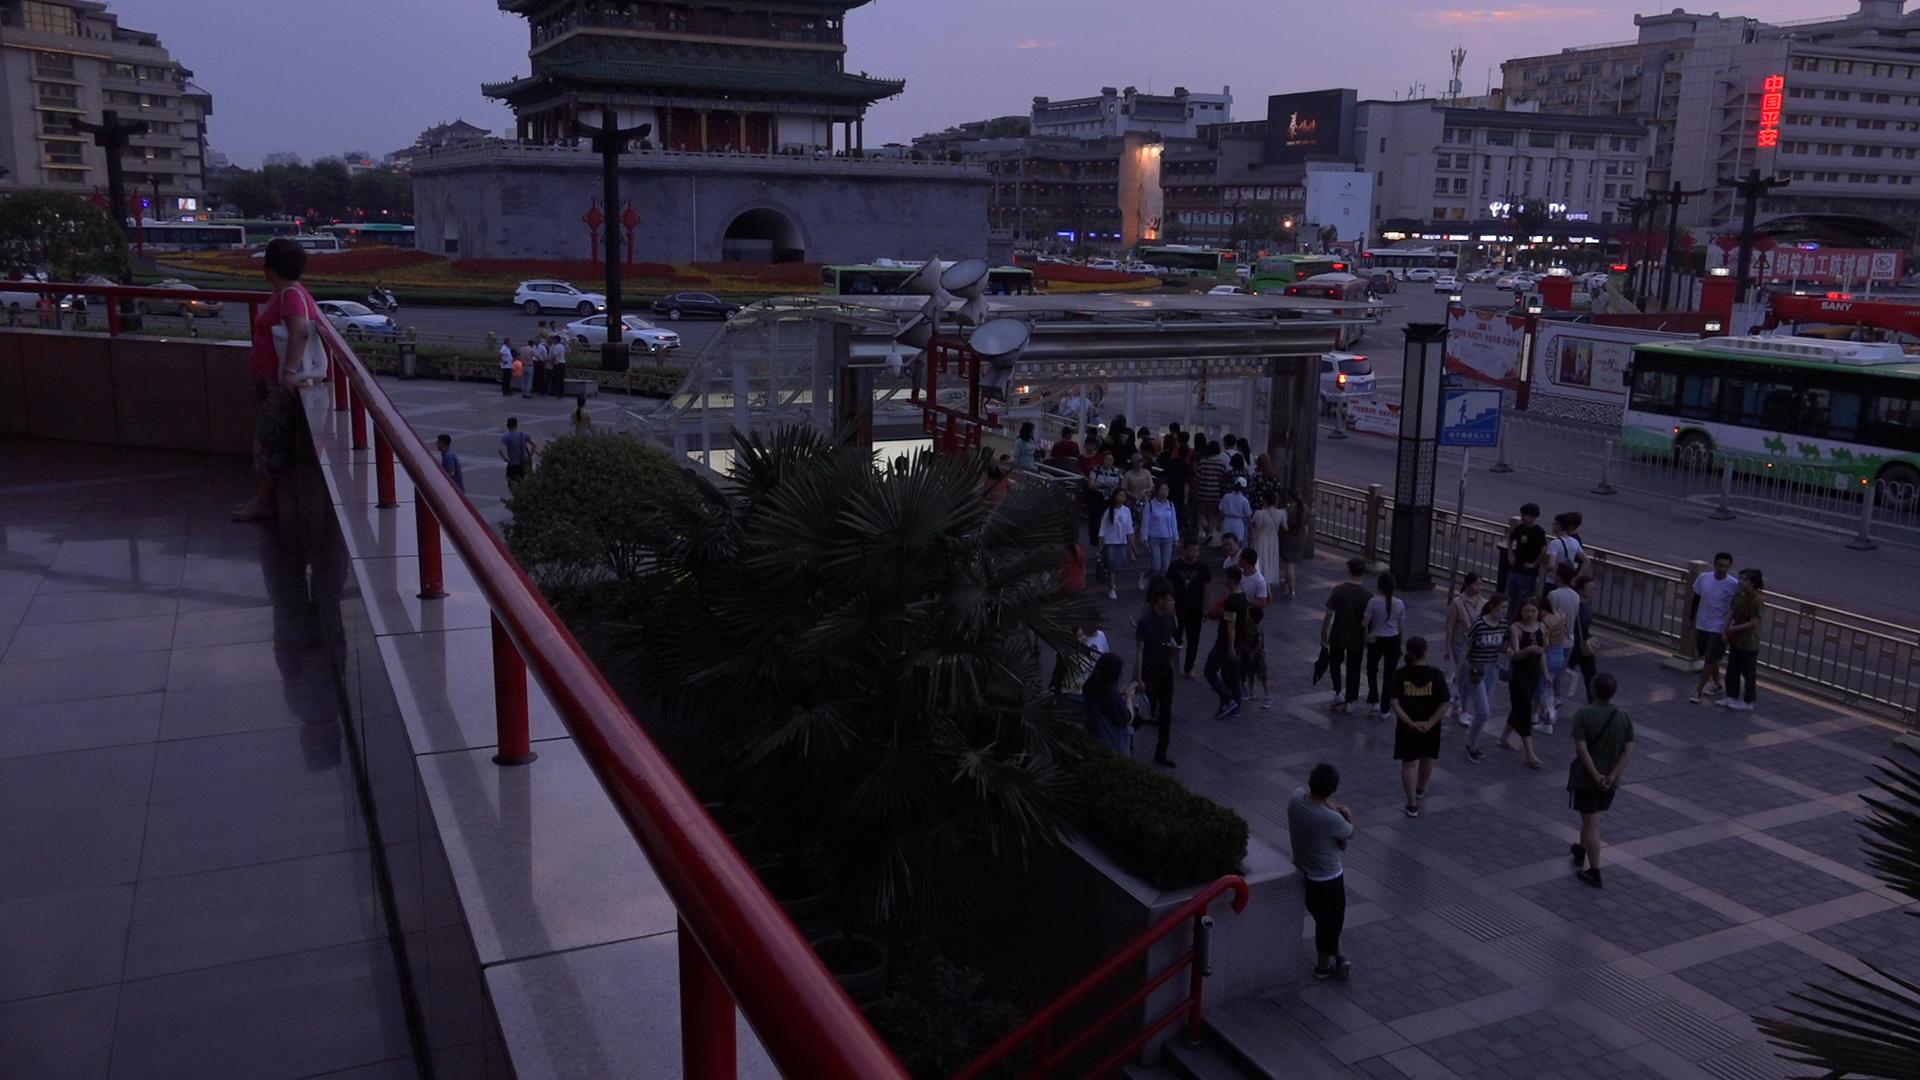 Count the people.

75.